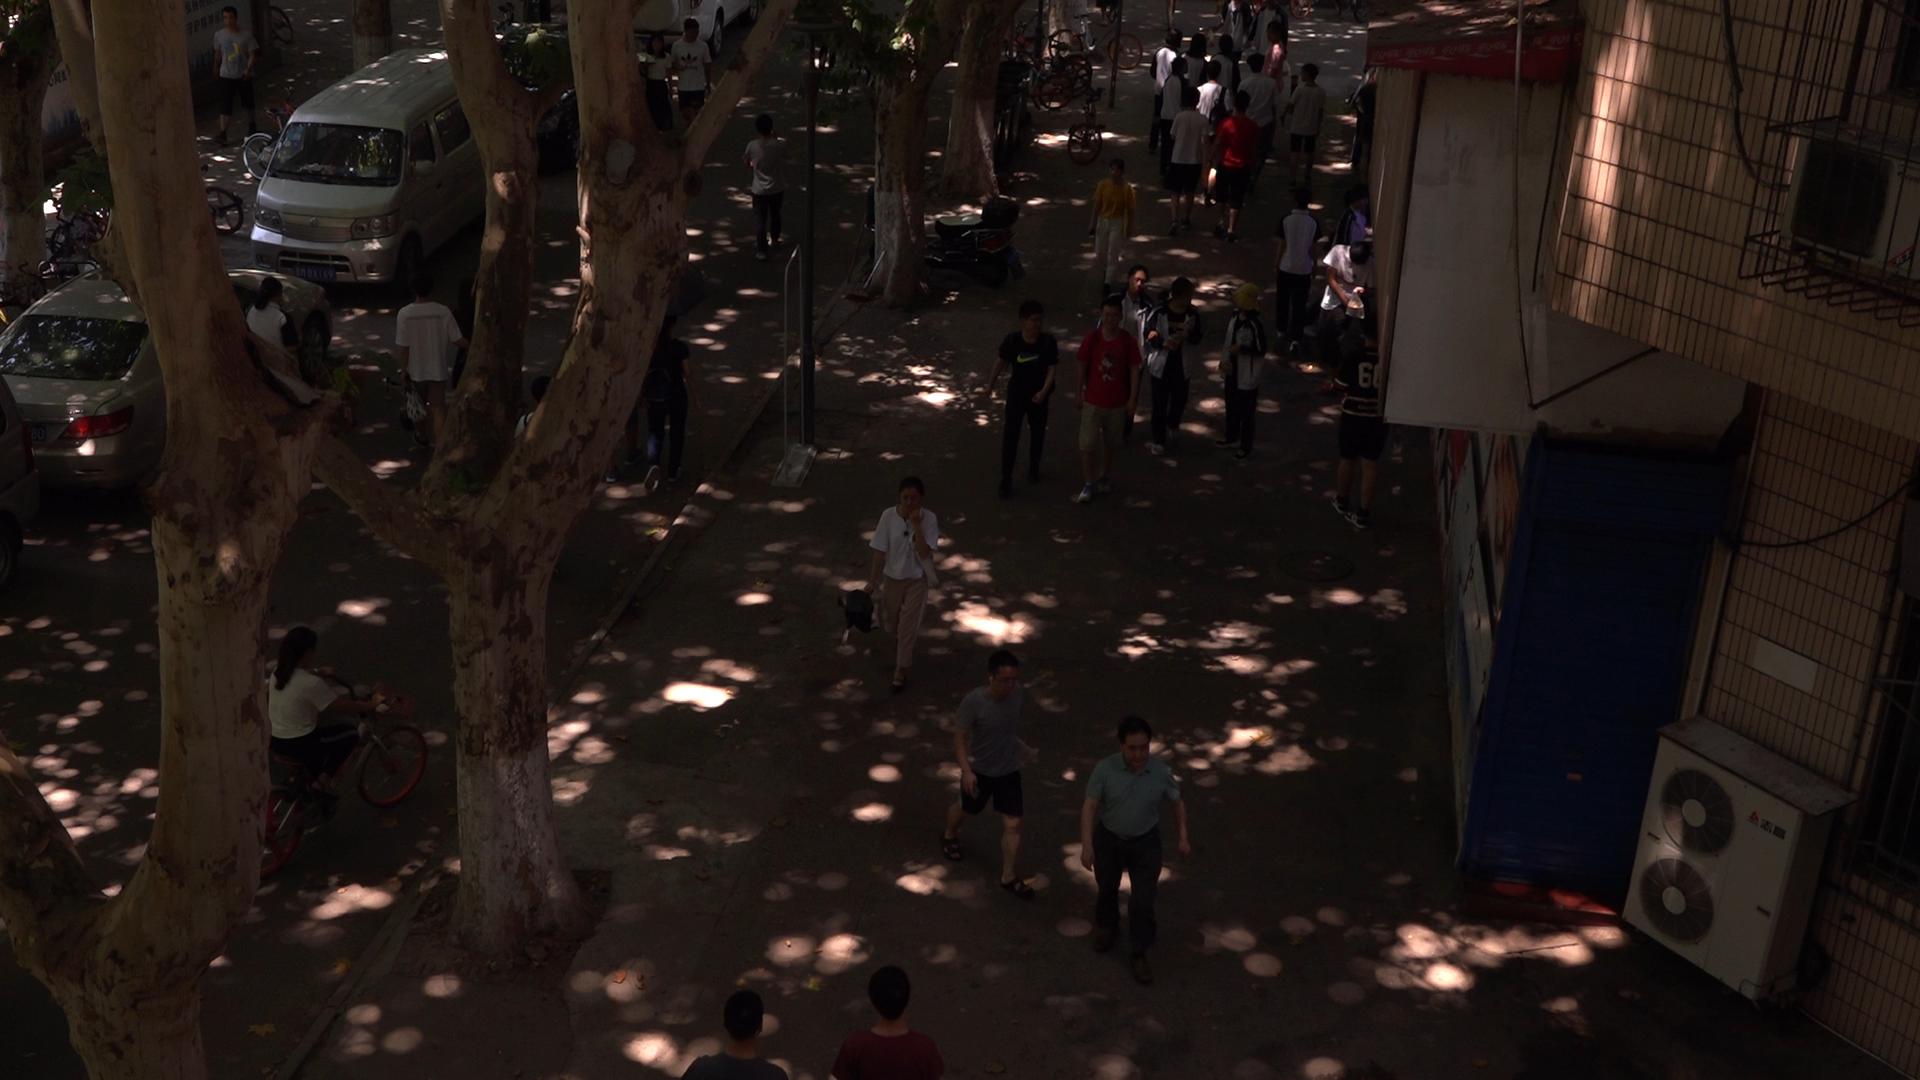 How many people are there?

36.